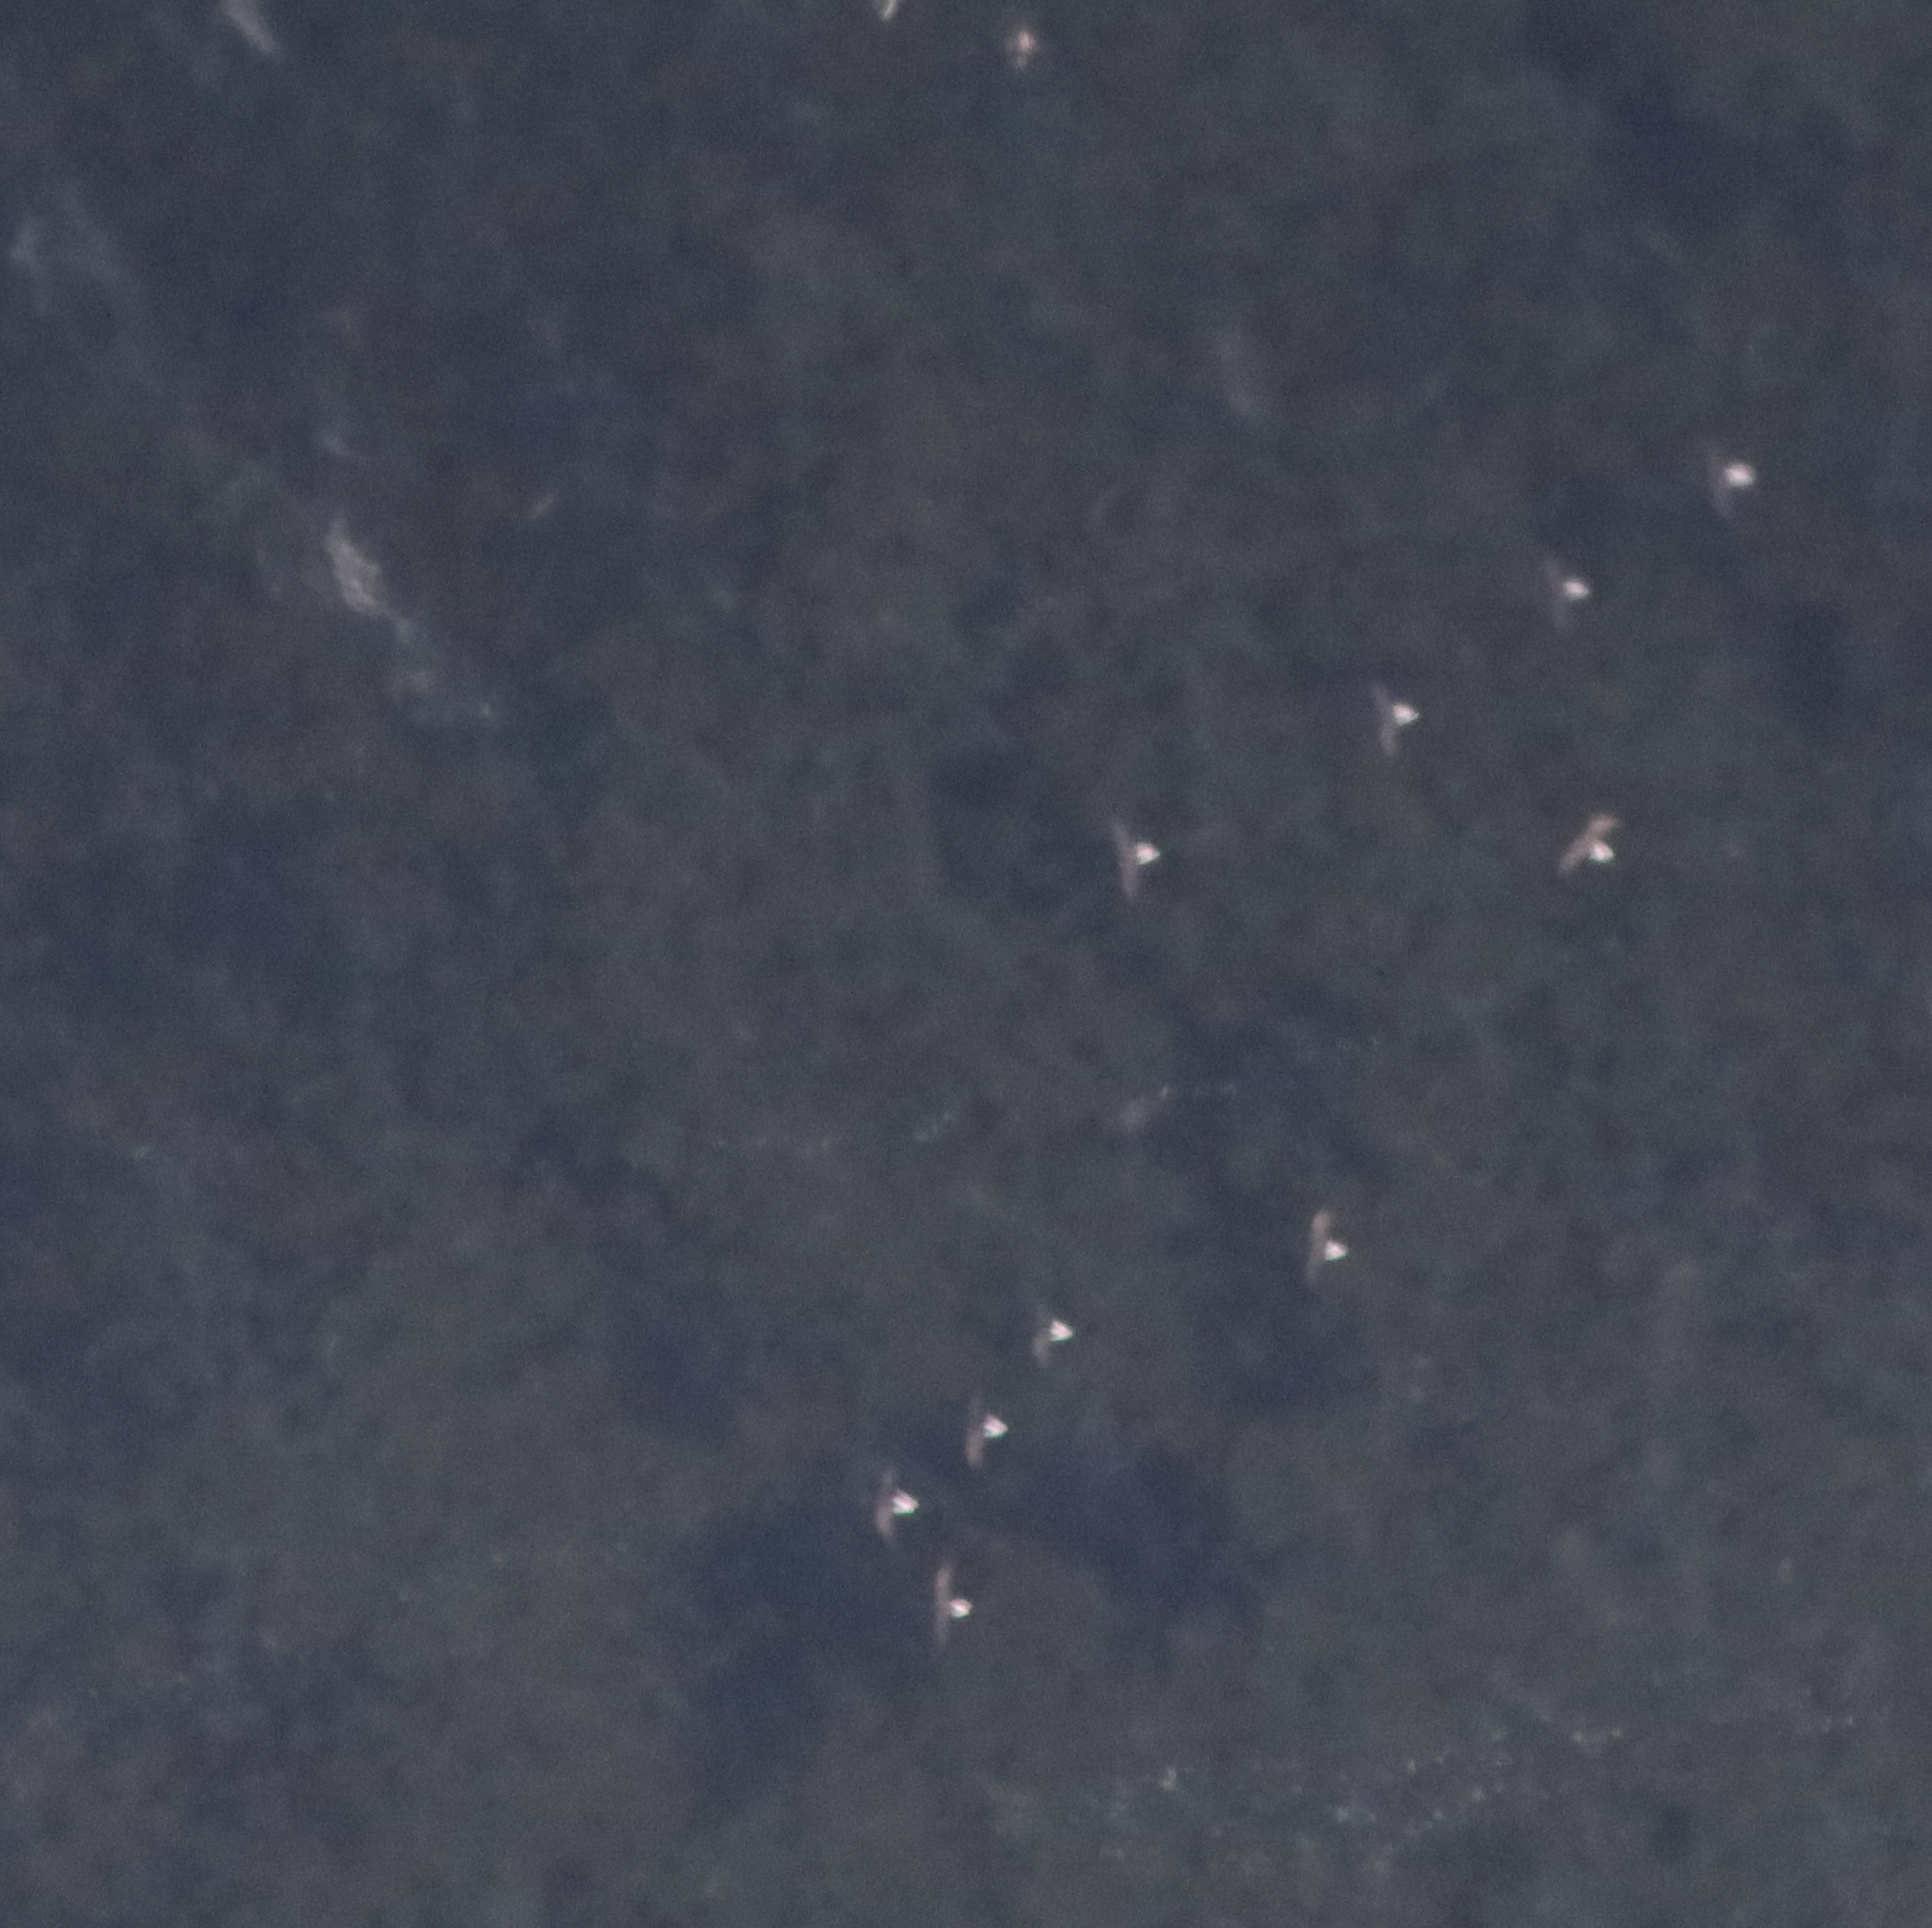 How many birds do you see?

11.